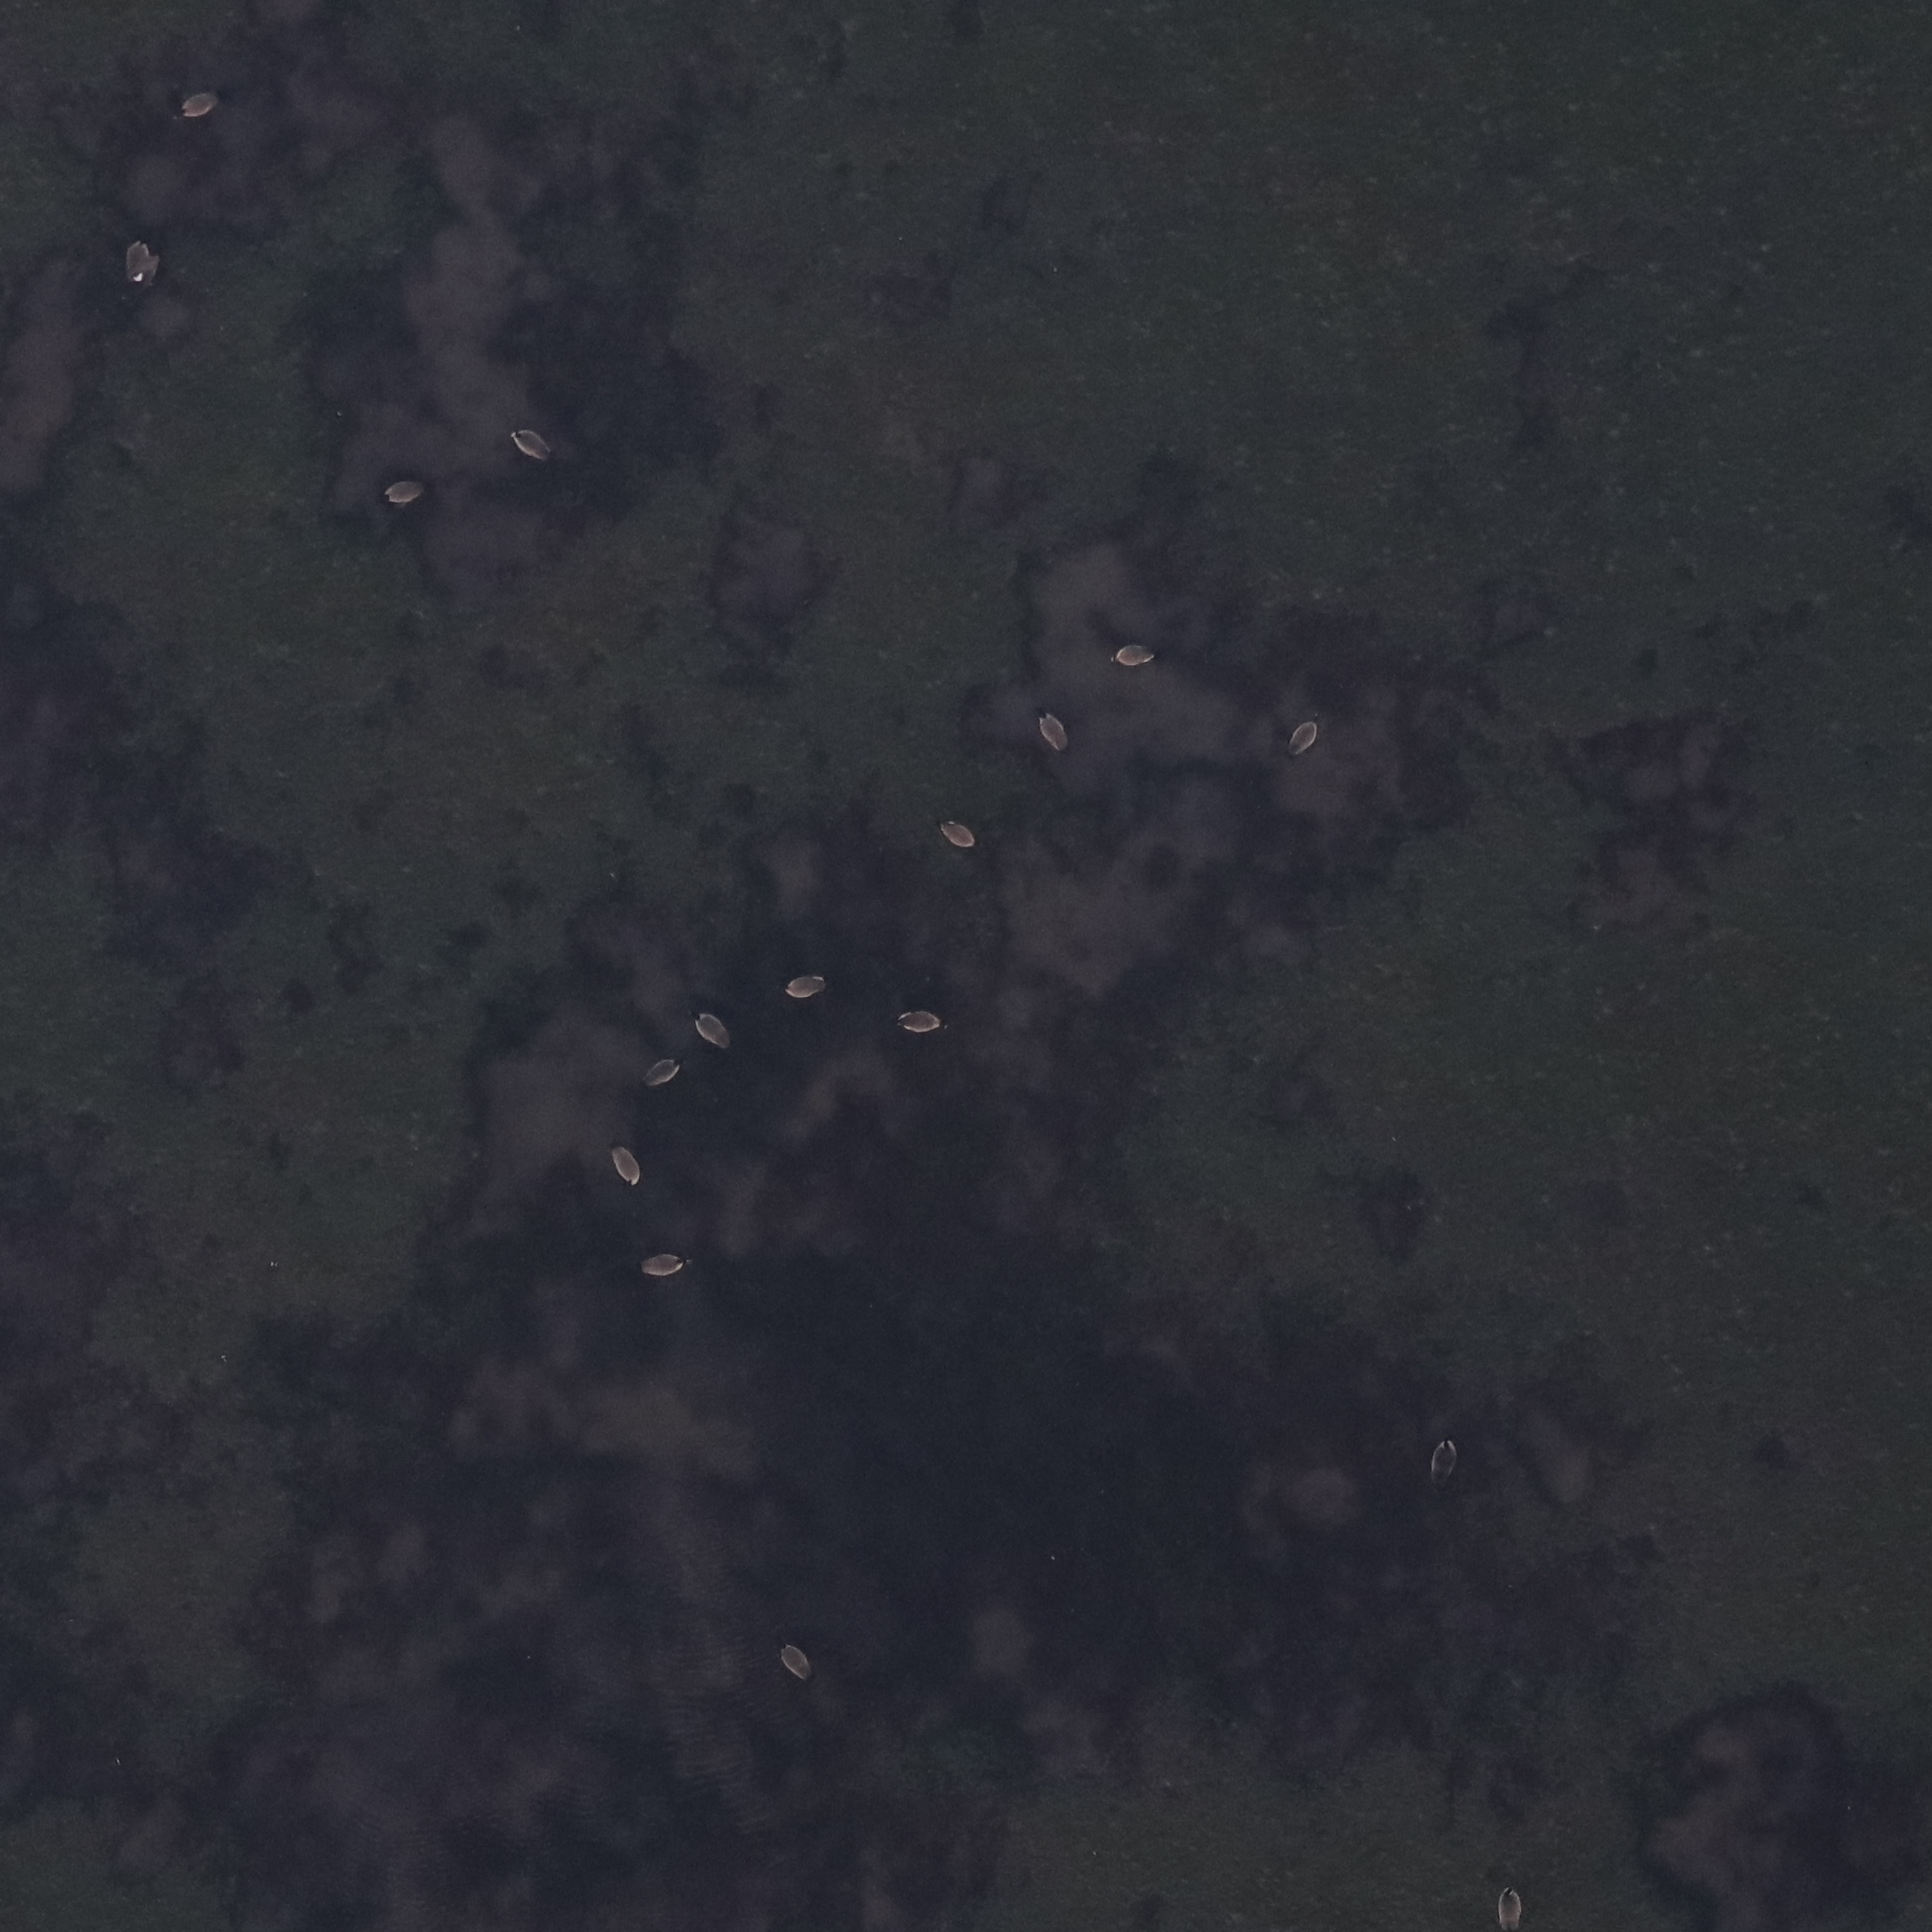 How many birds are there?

17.